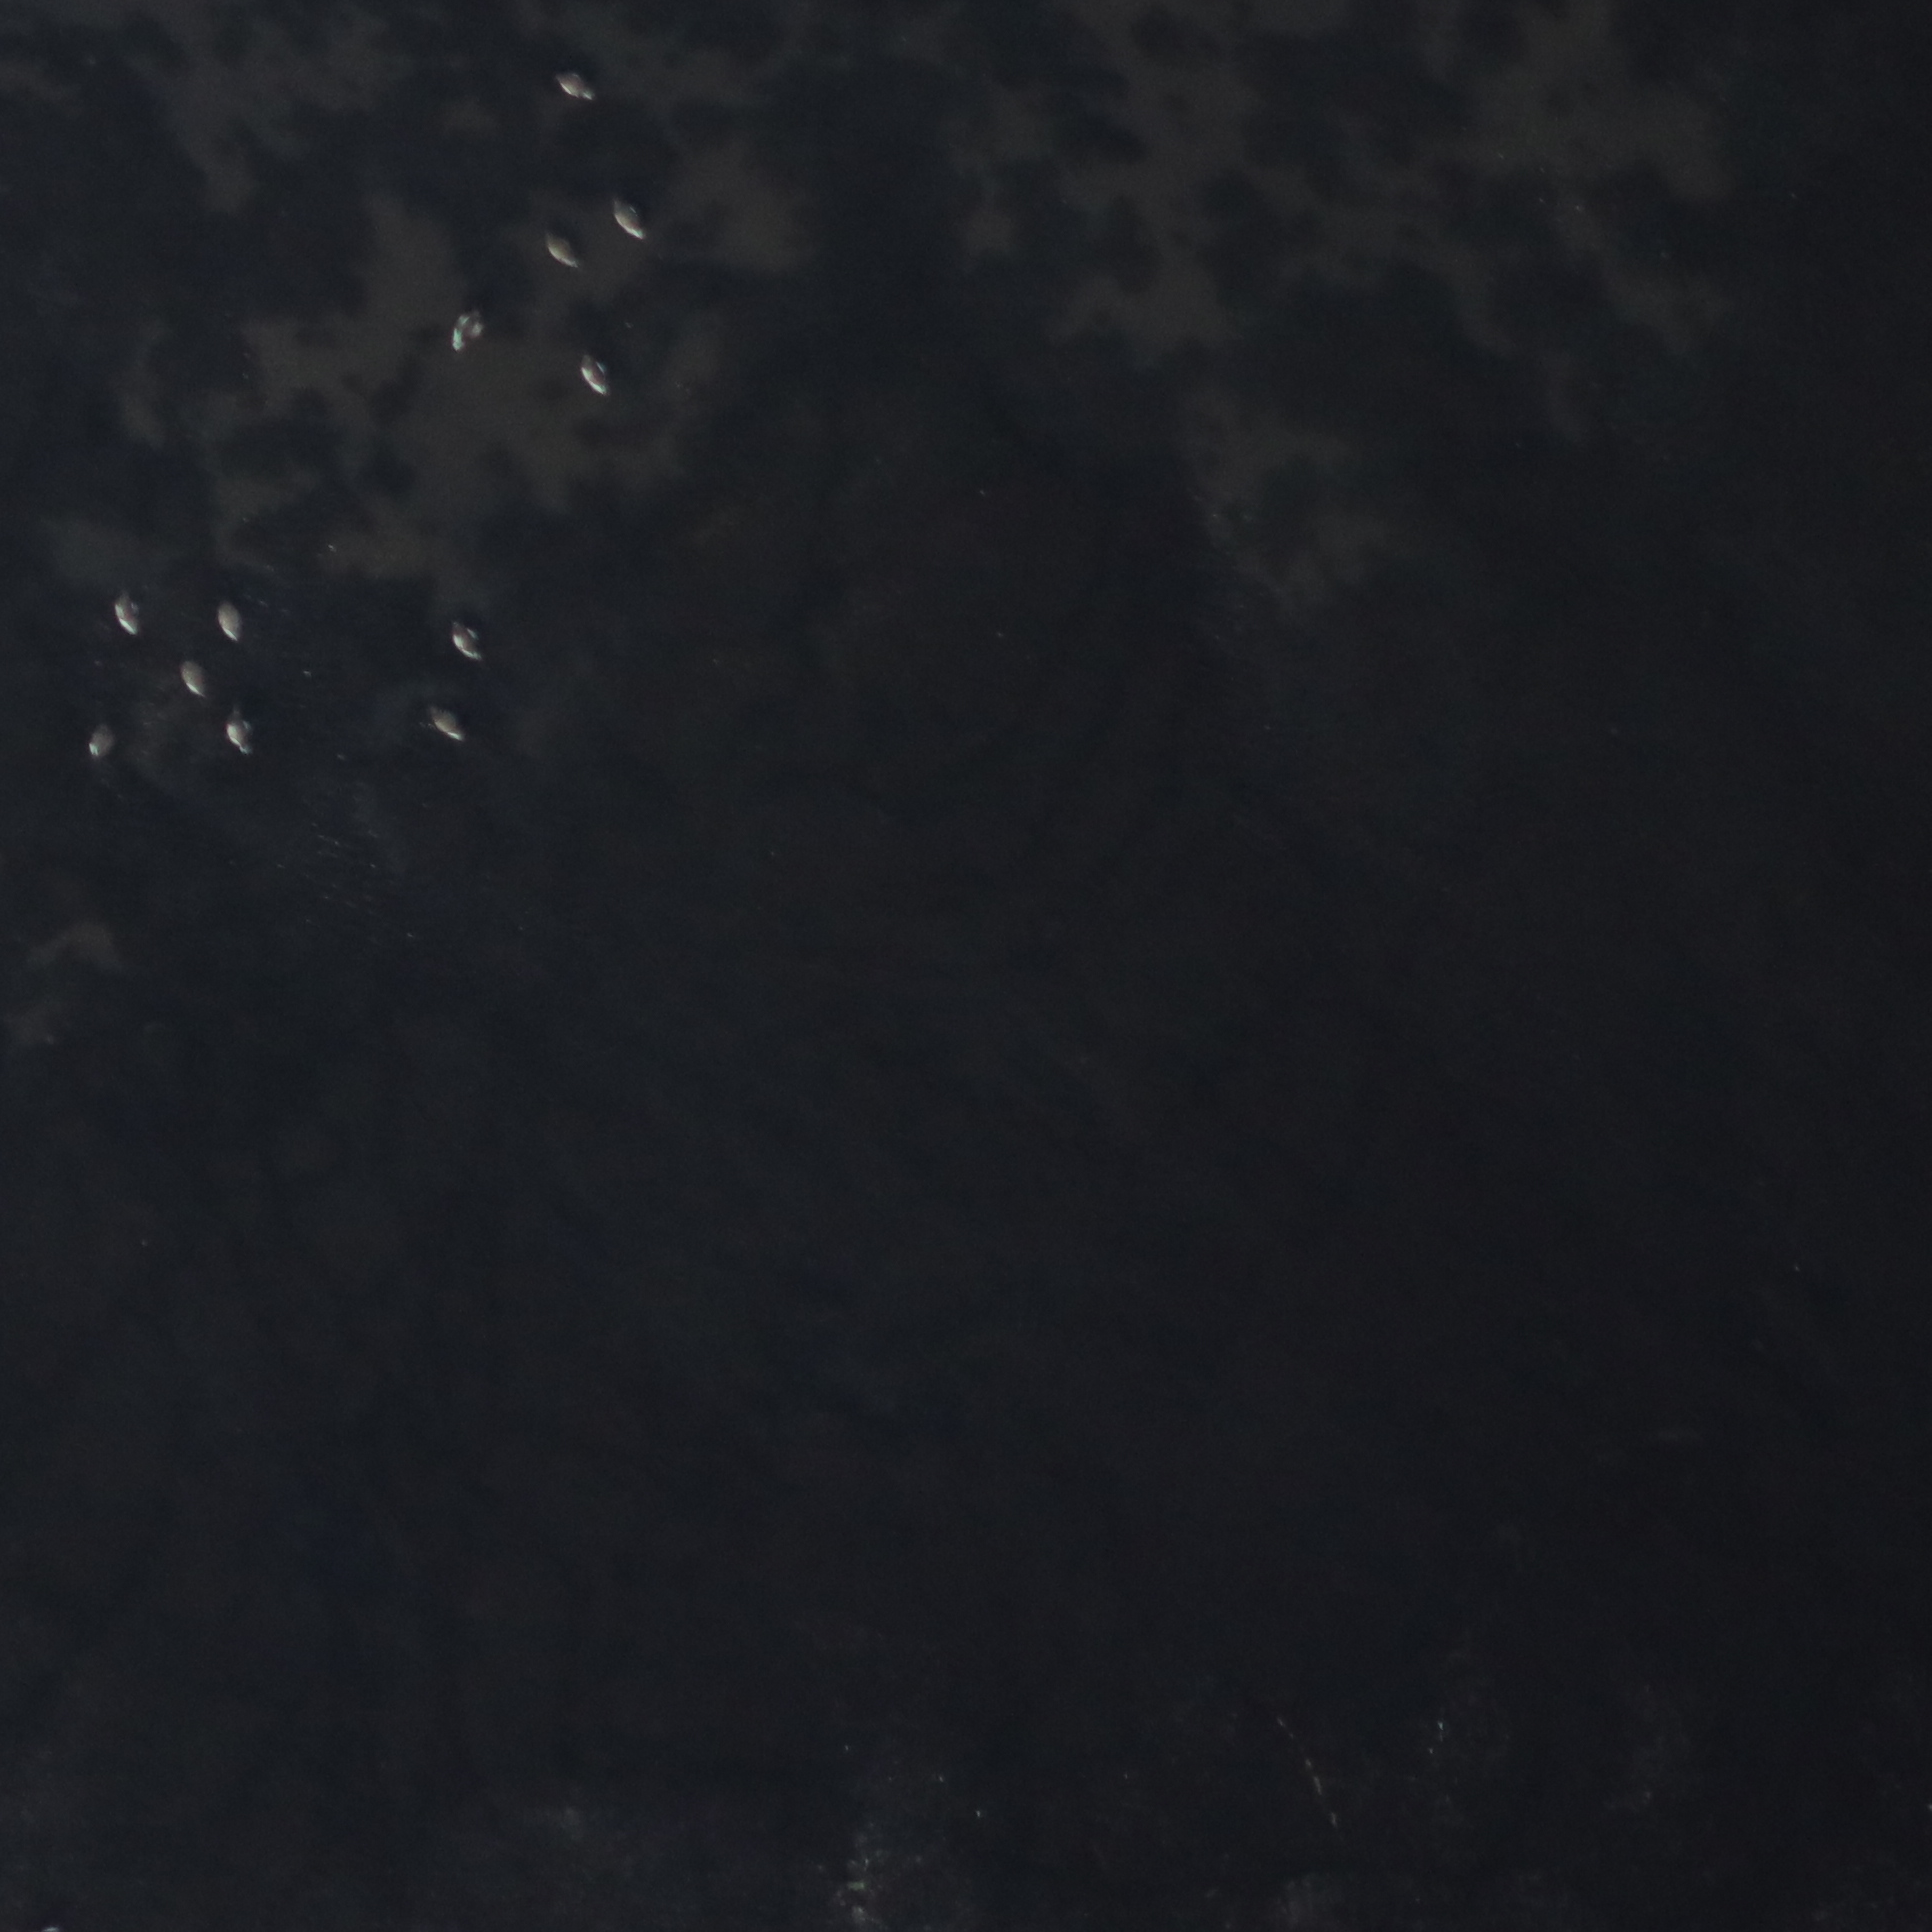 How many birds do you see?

12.